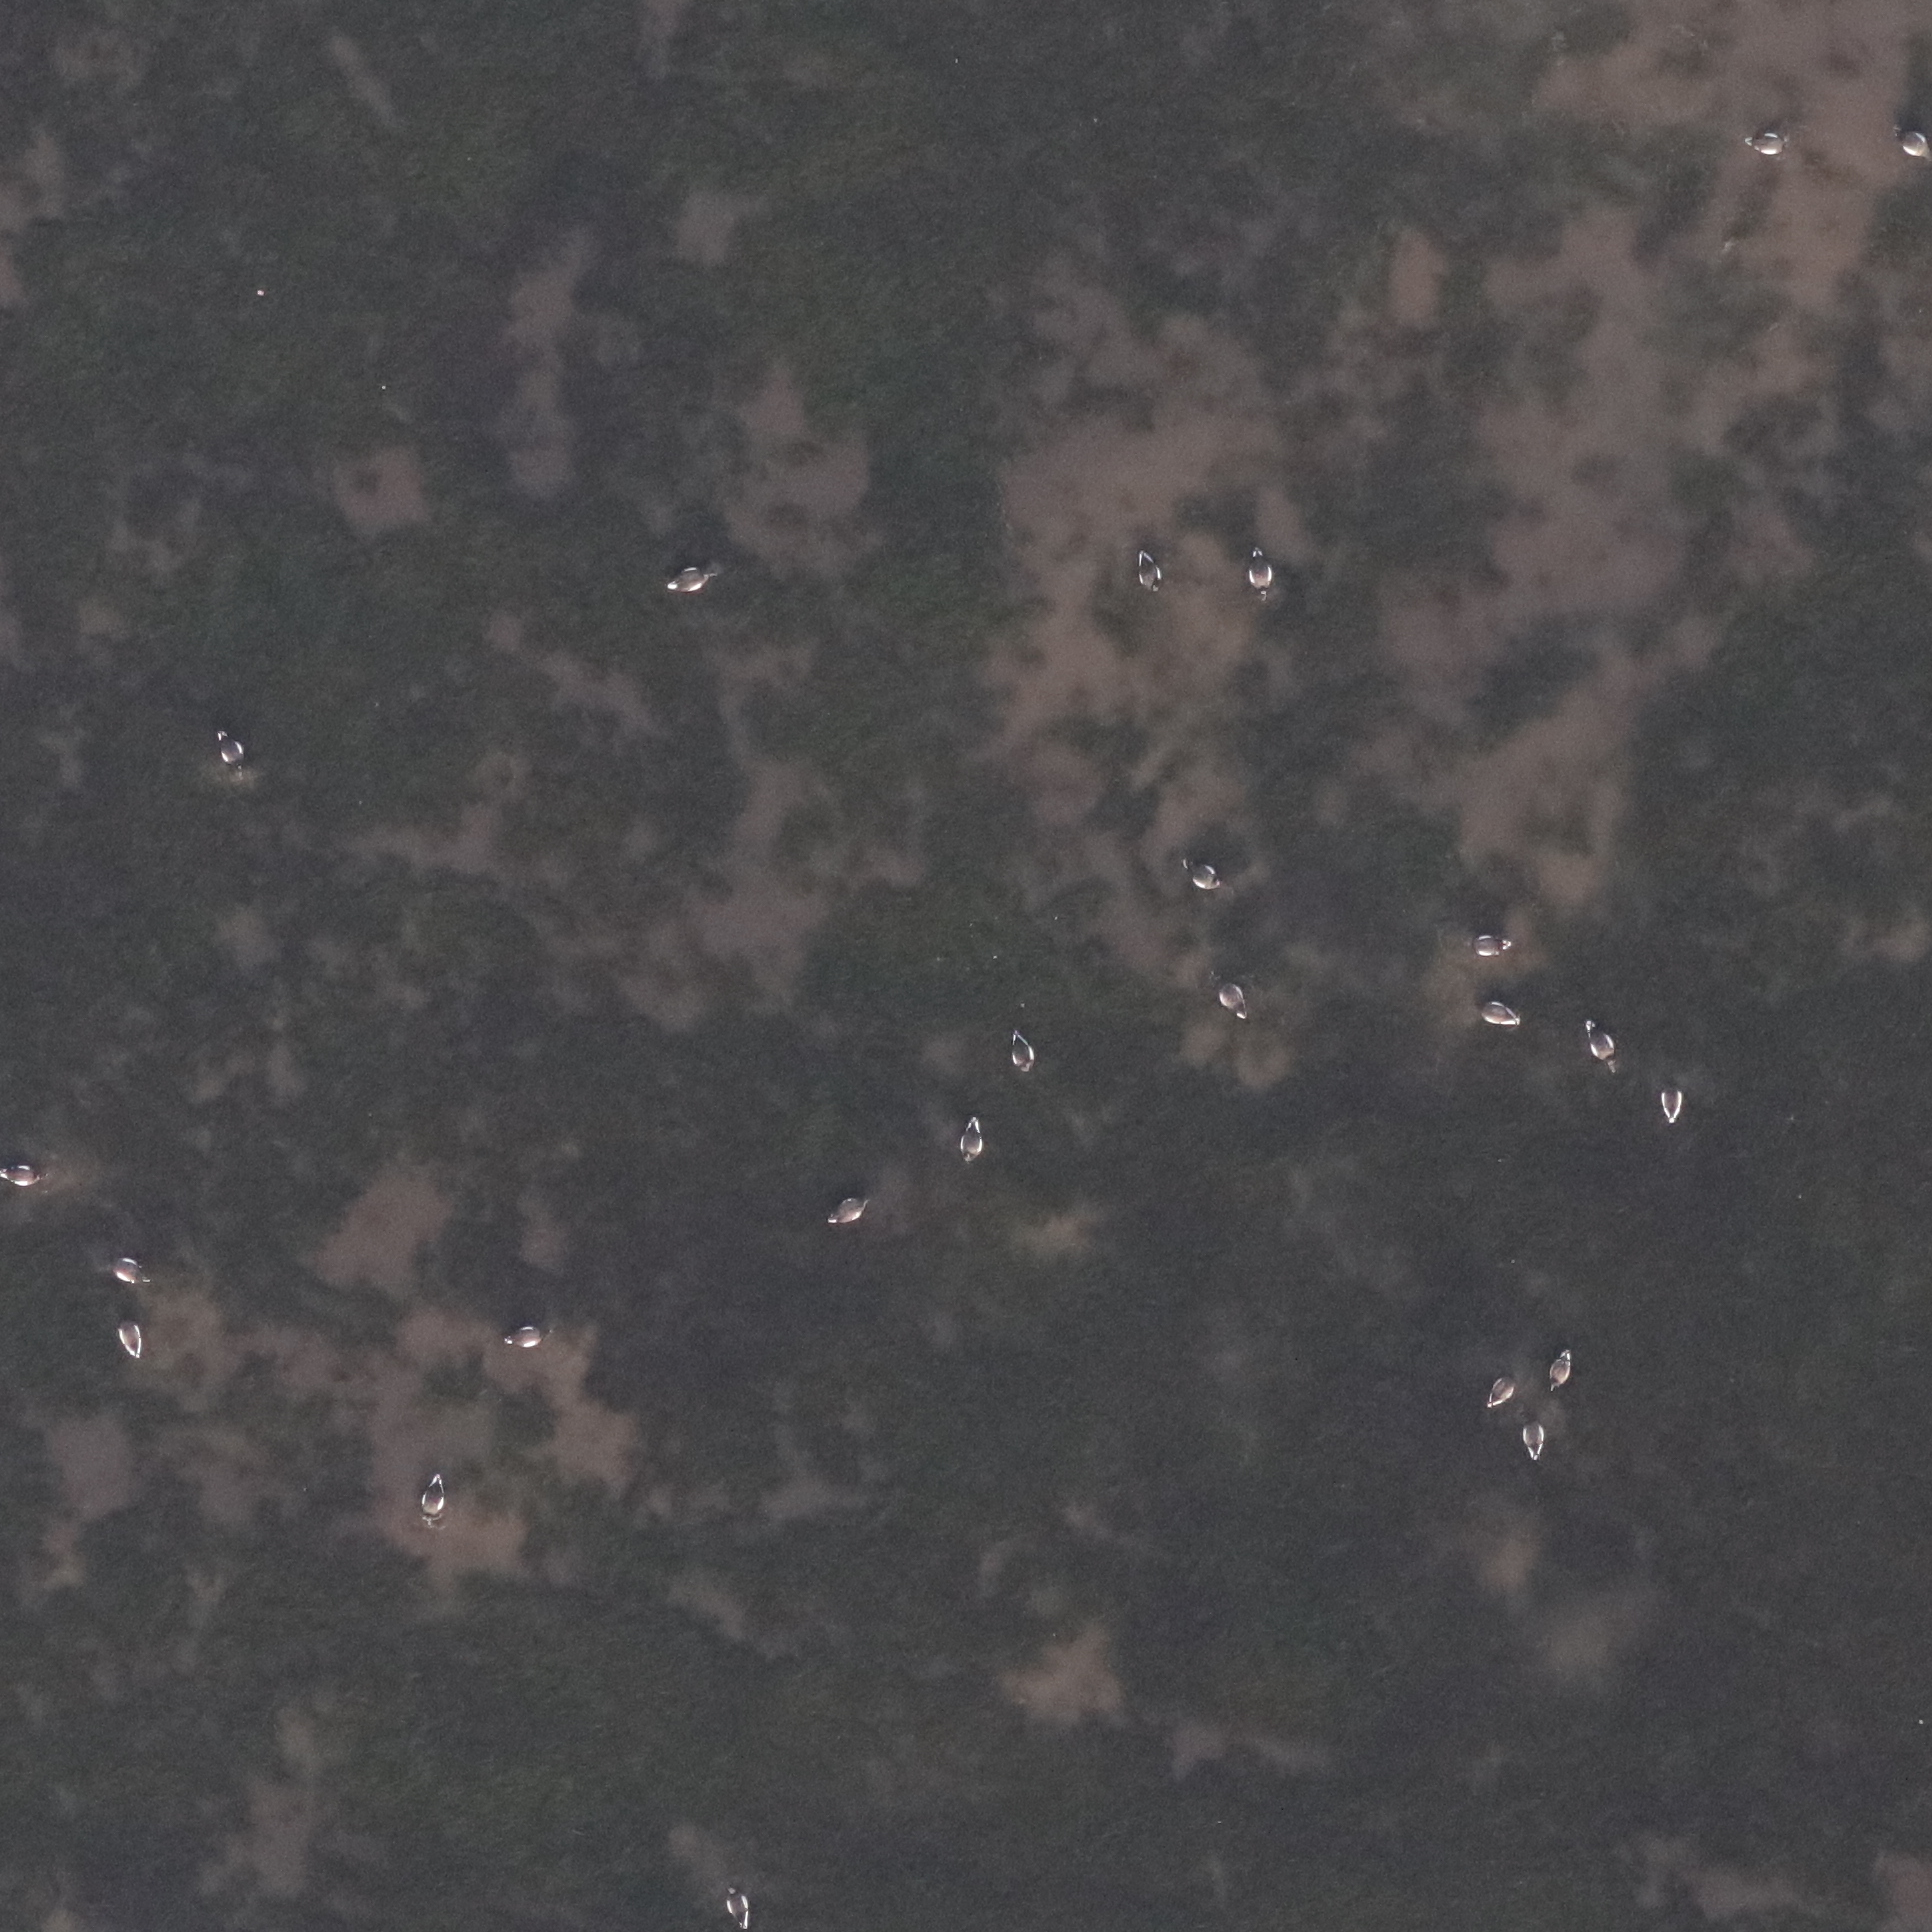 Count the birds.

24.